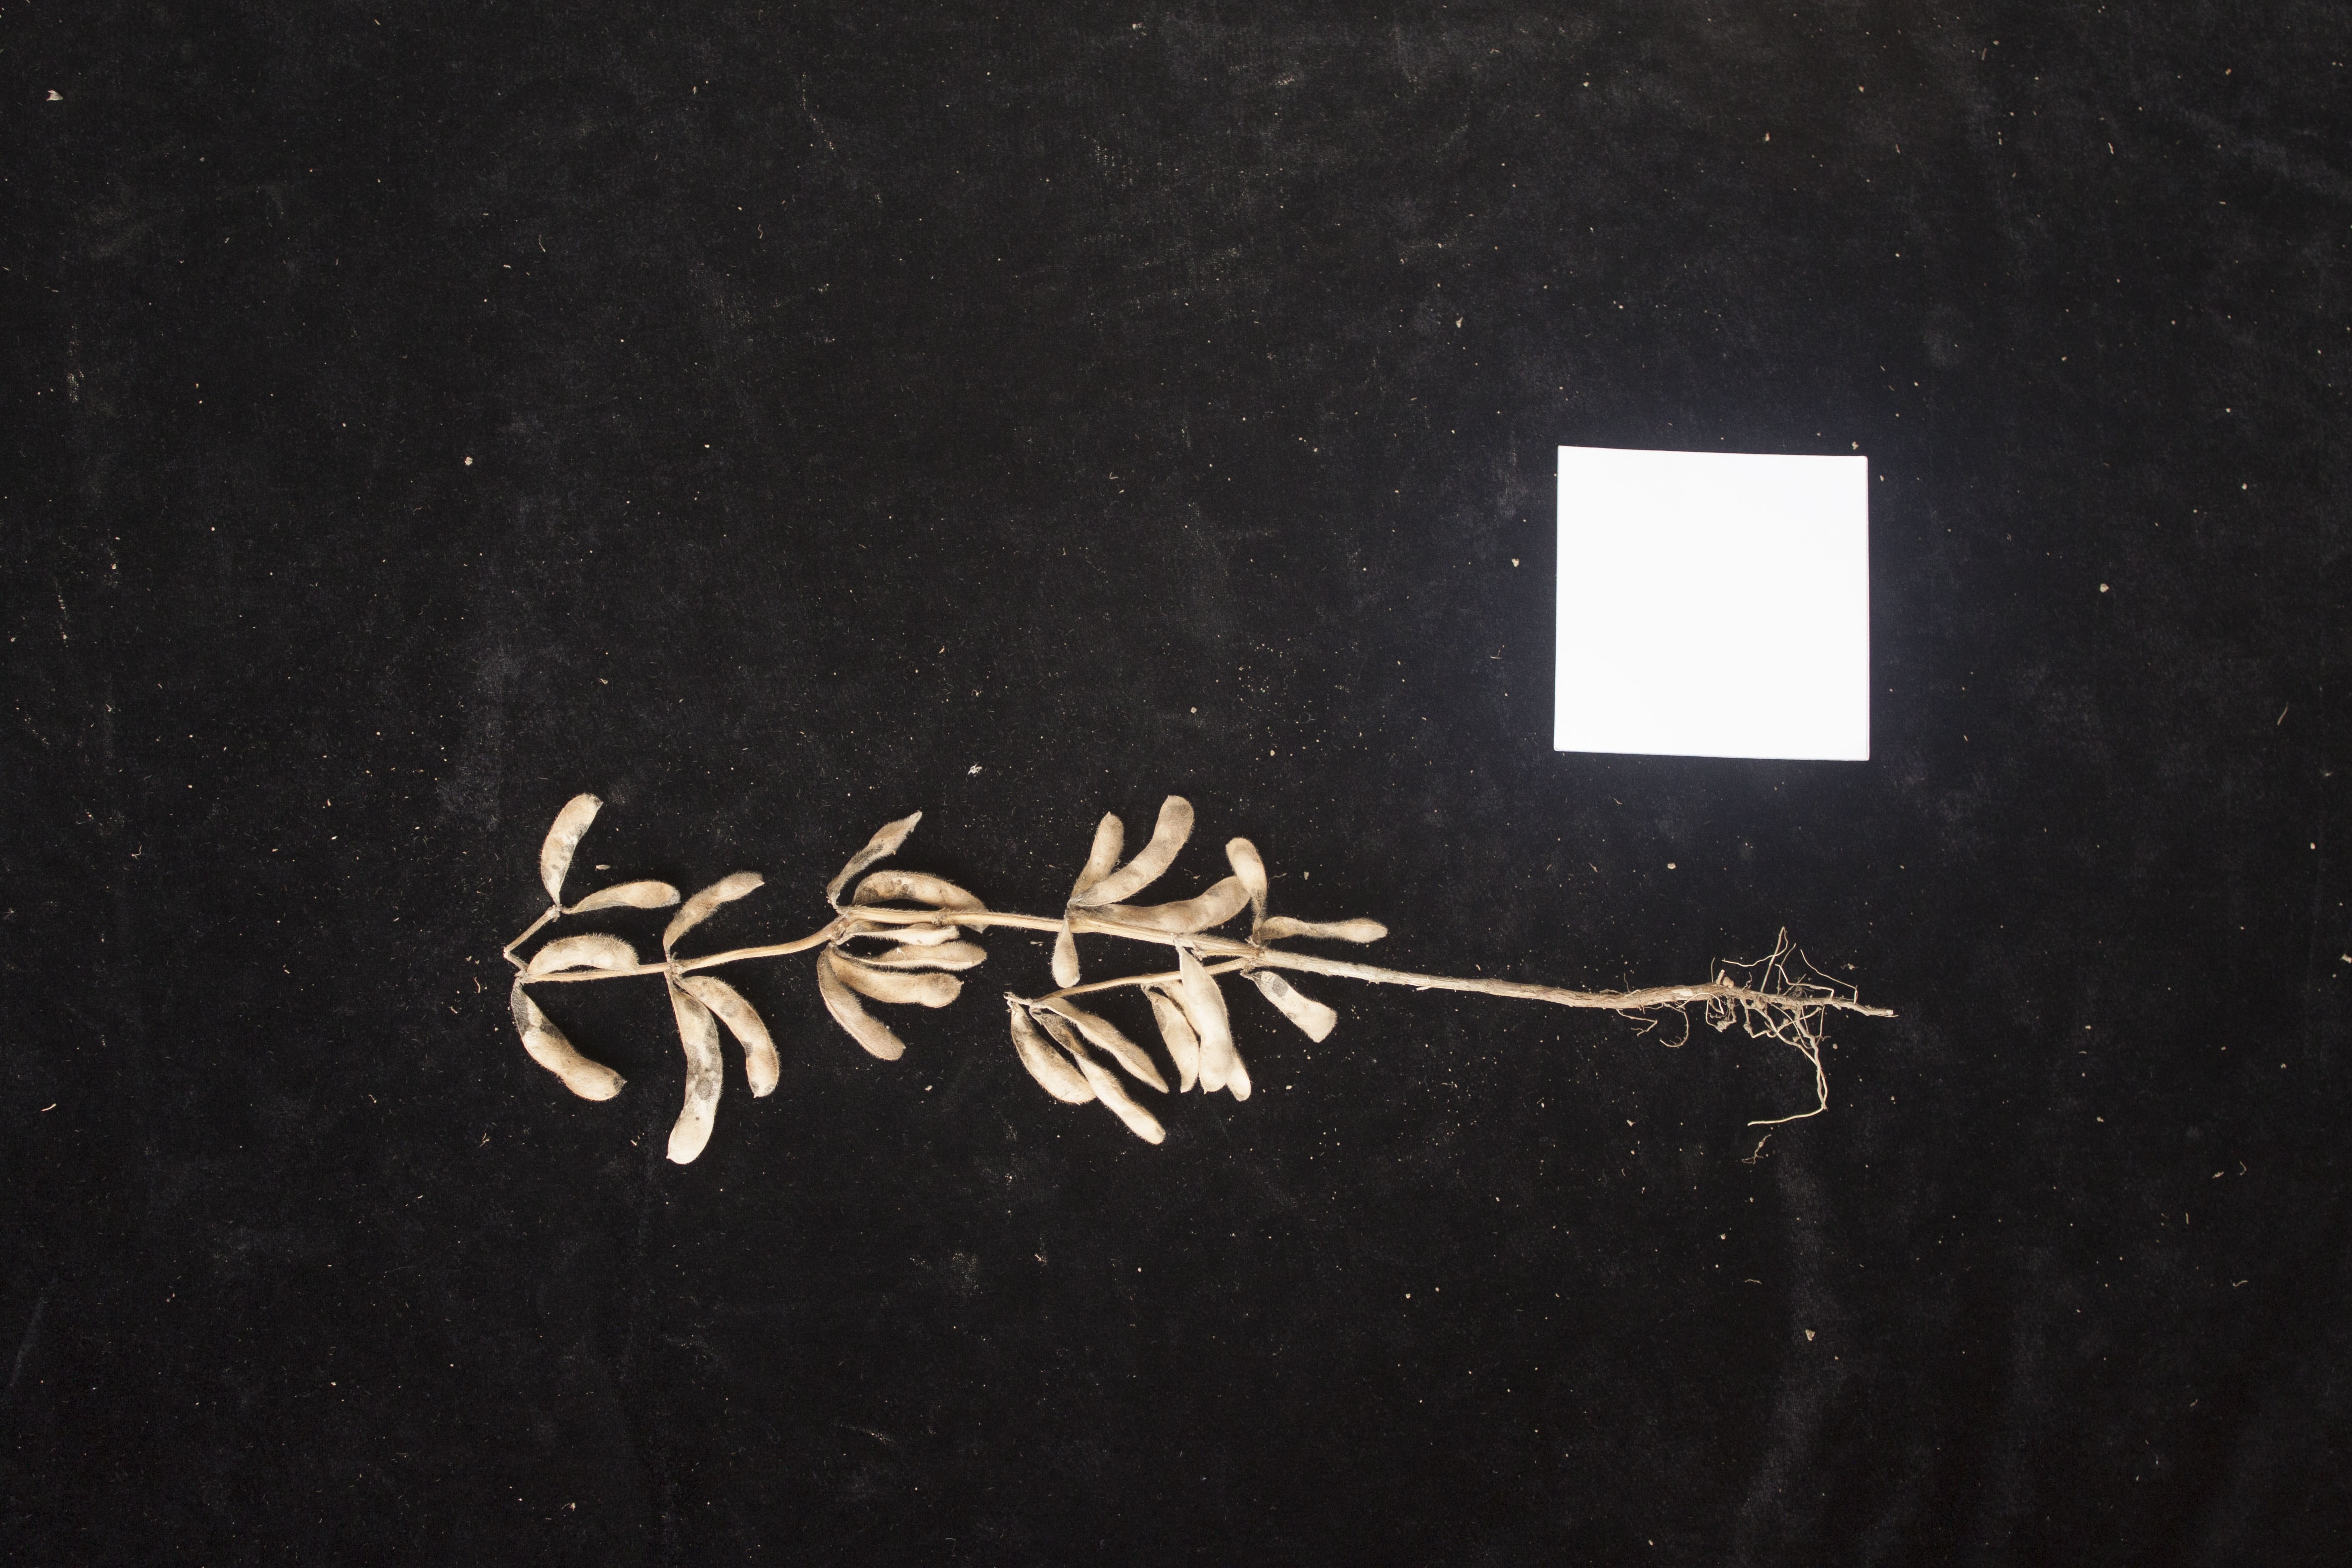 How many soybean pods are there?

25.